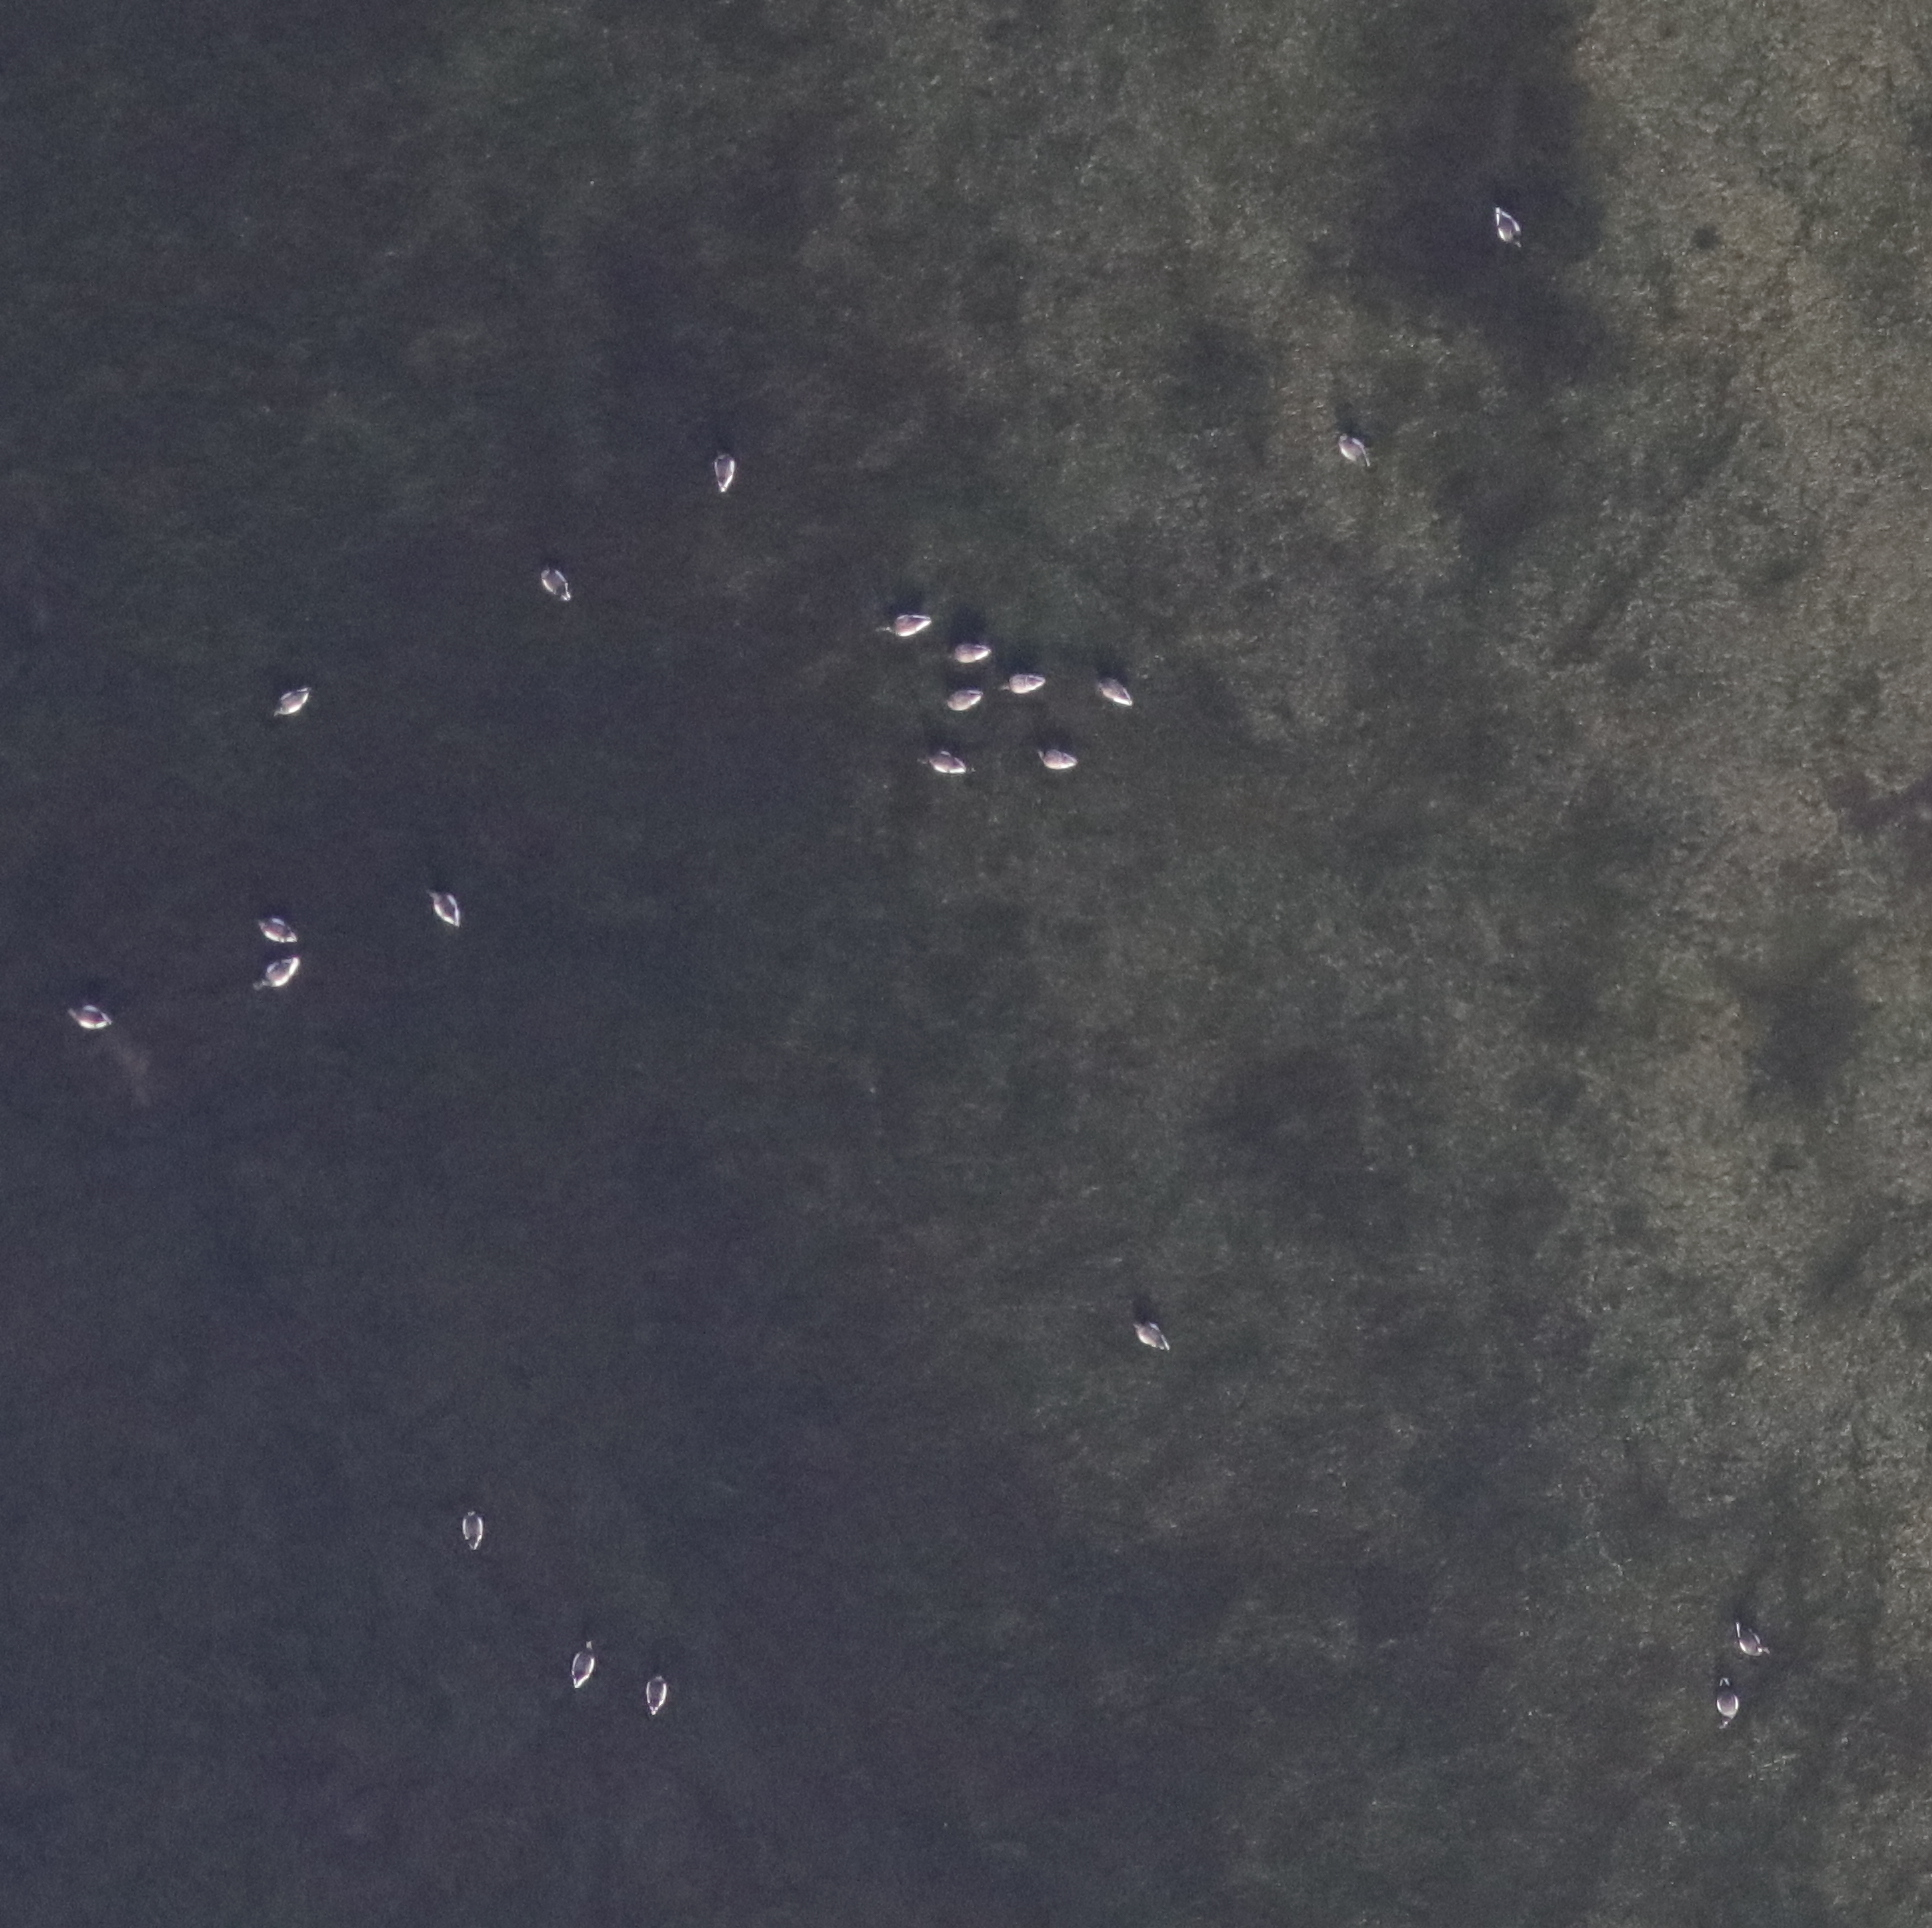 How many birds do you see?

22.